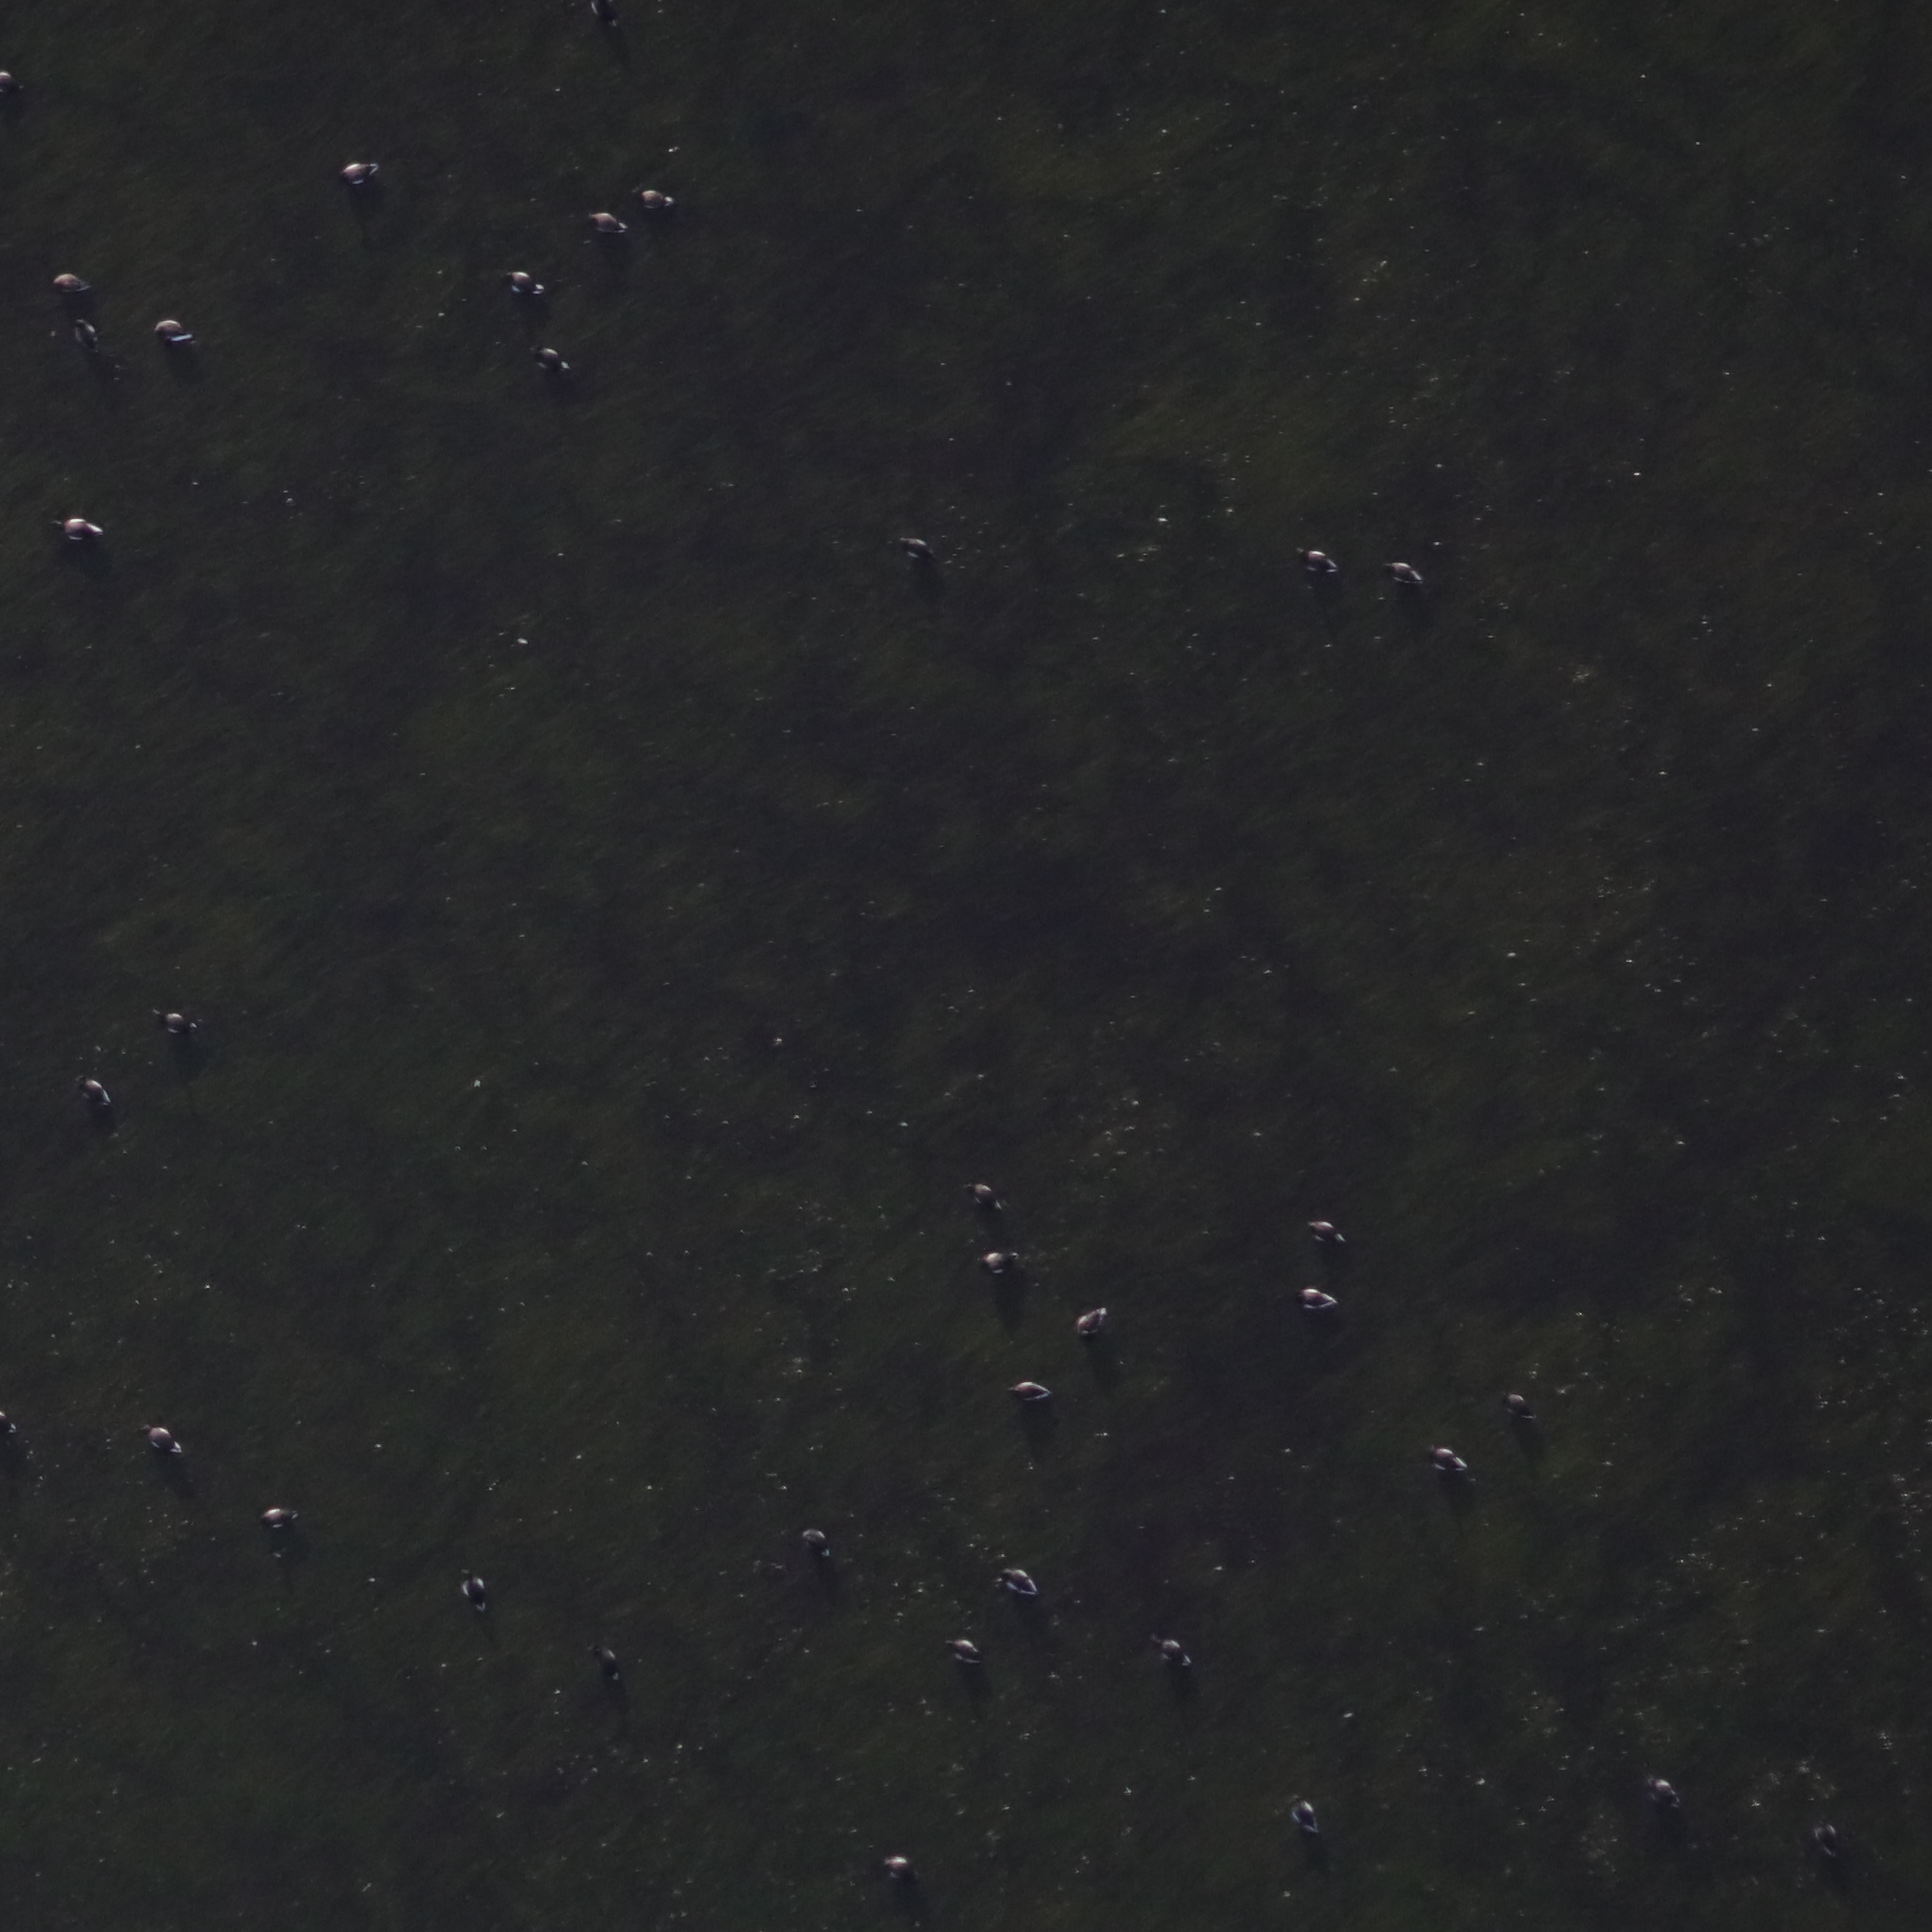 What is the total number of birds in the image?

36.